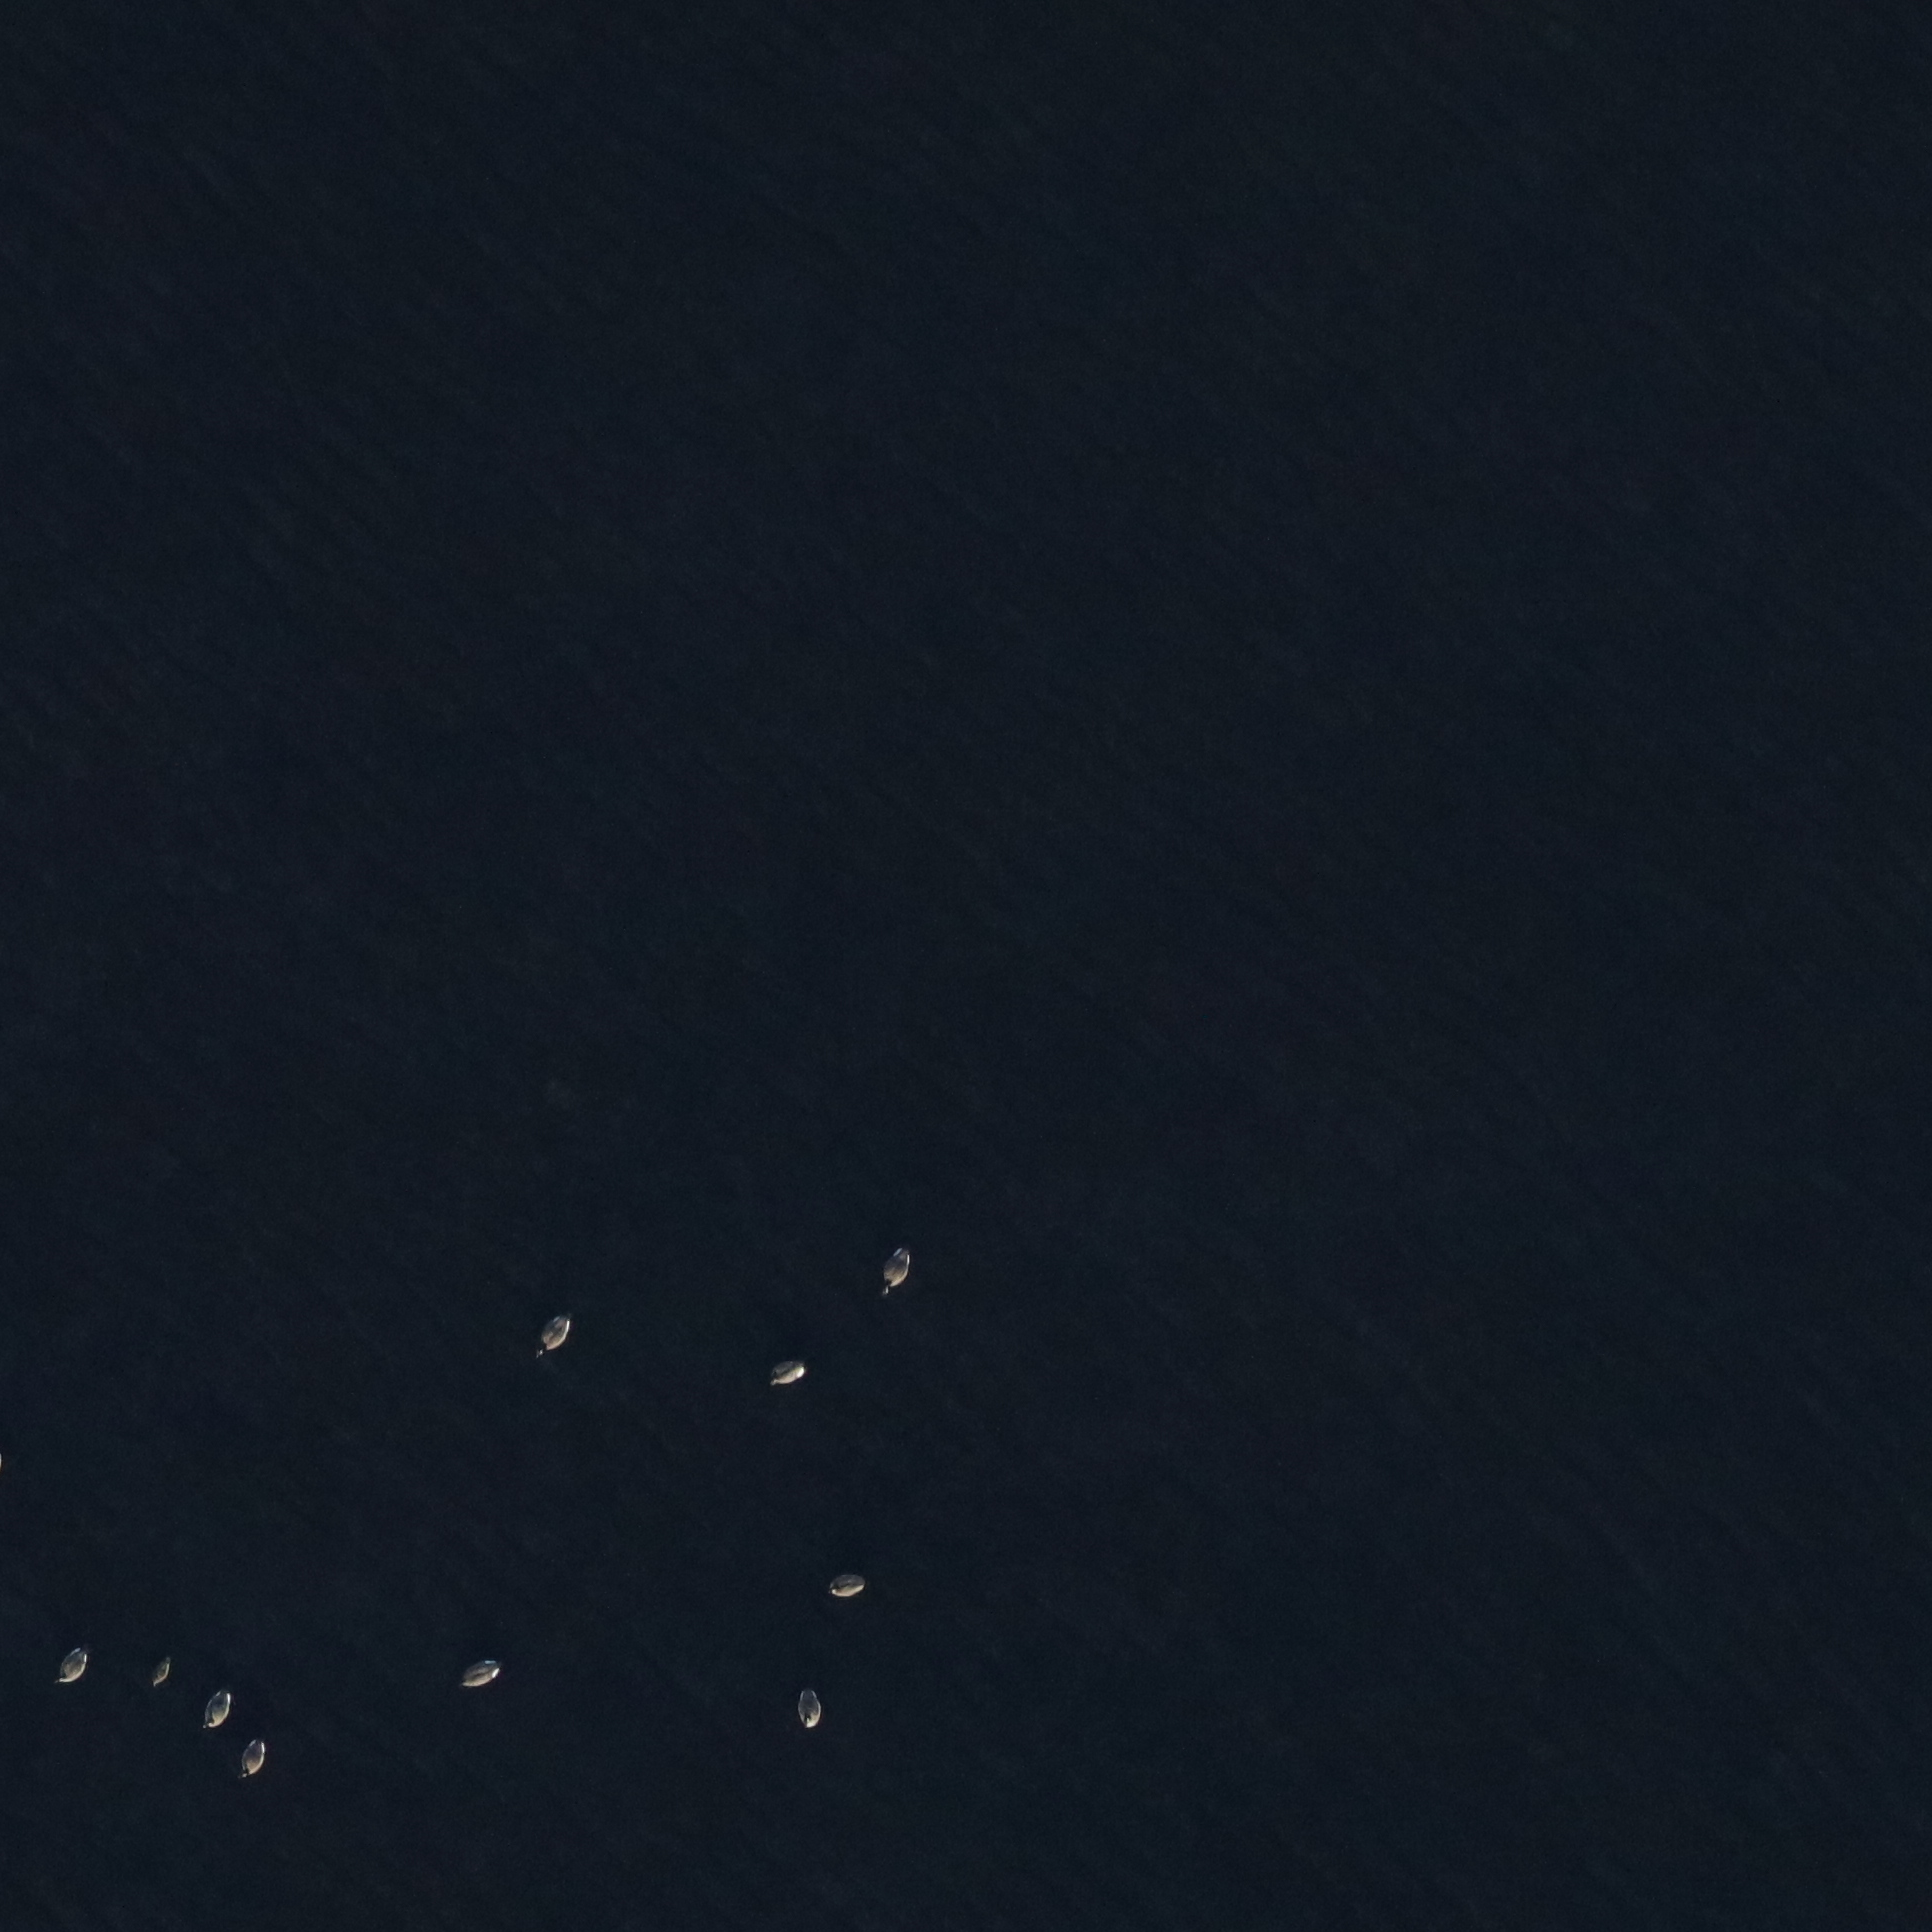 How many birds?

10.